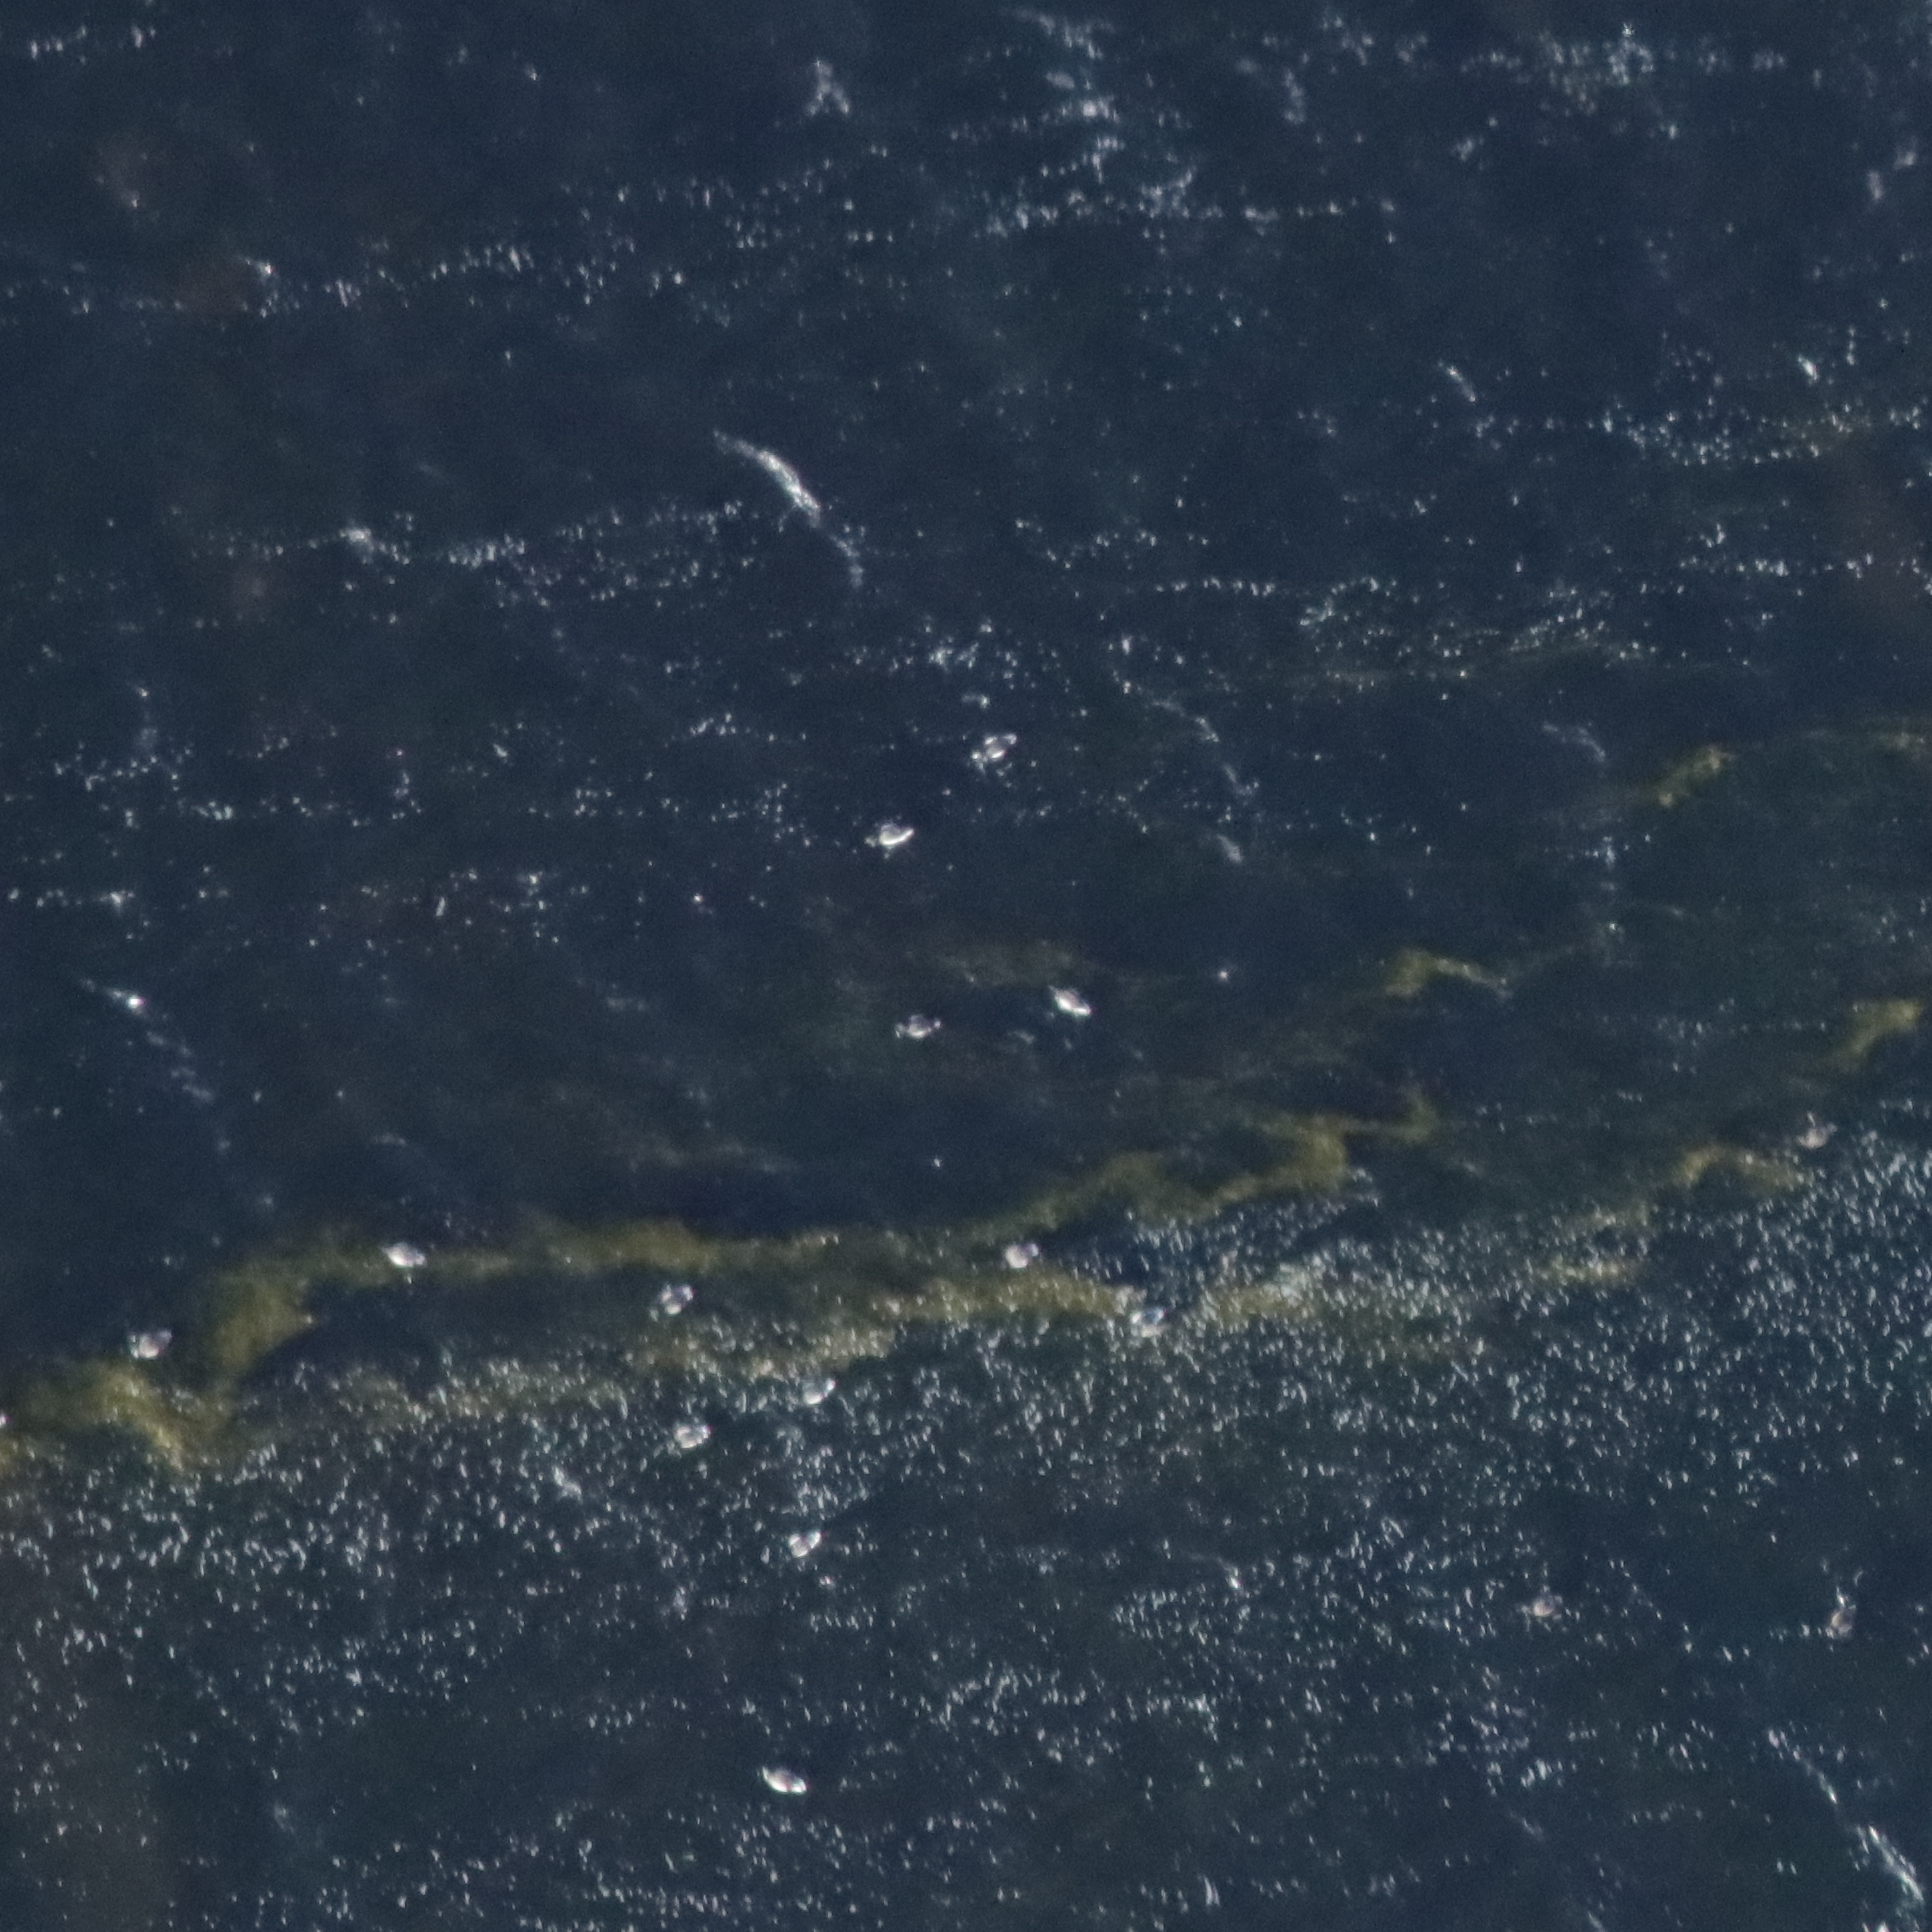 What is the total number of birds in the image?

16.